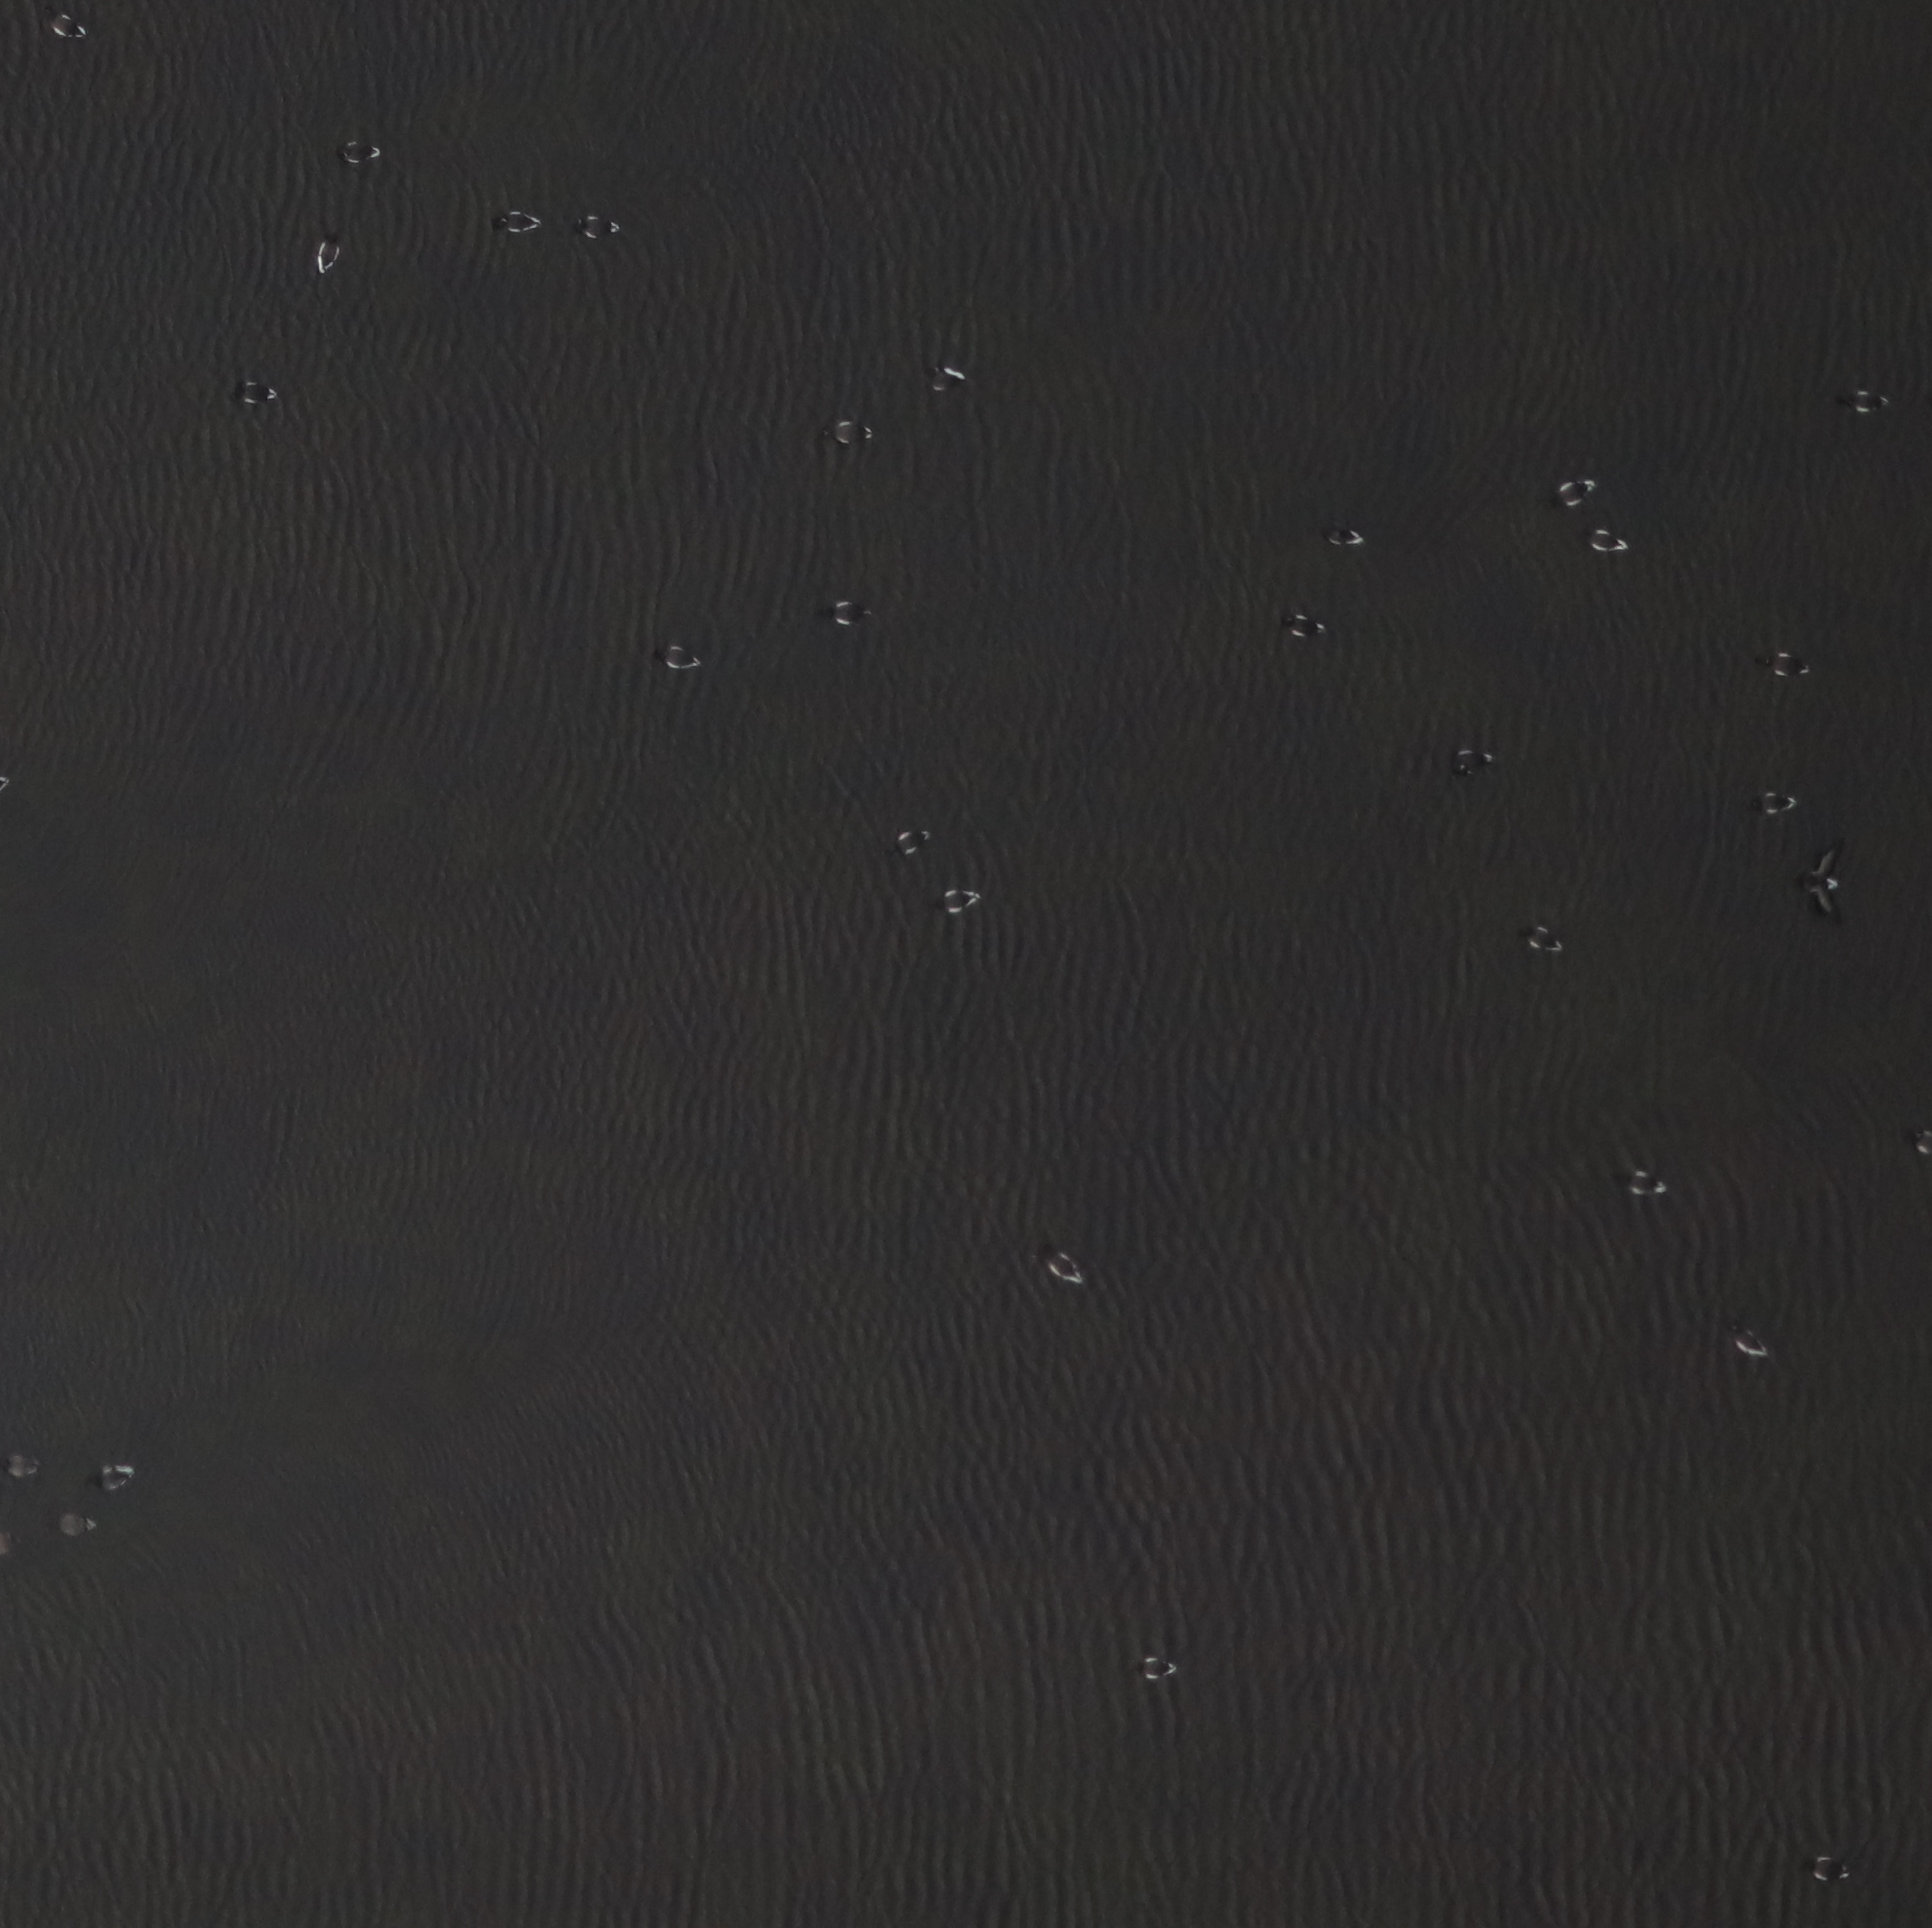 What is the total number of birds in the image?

30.